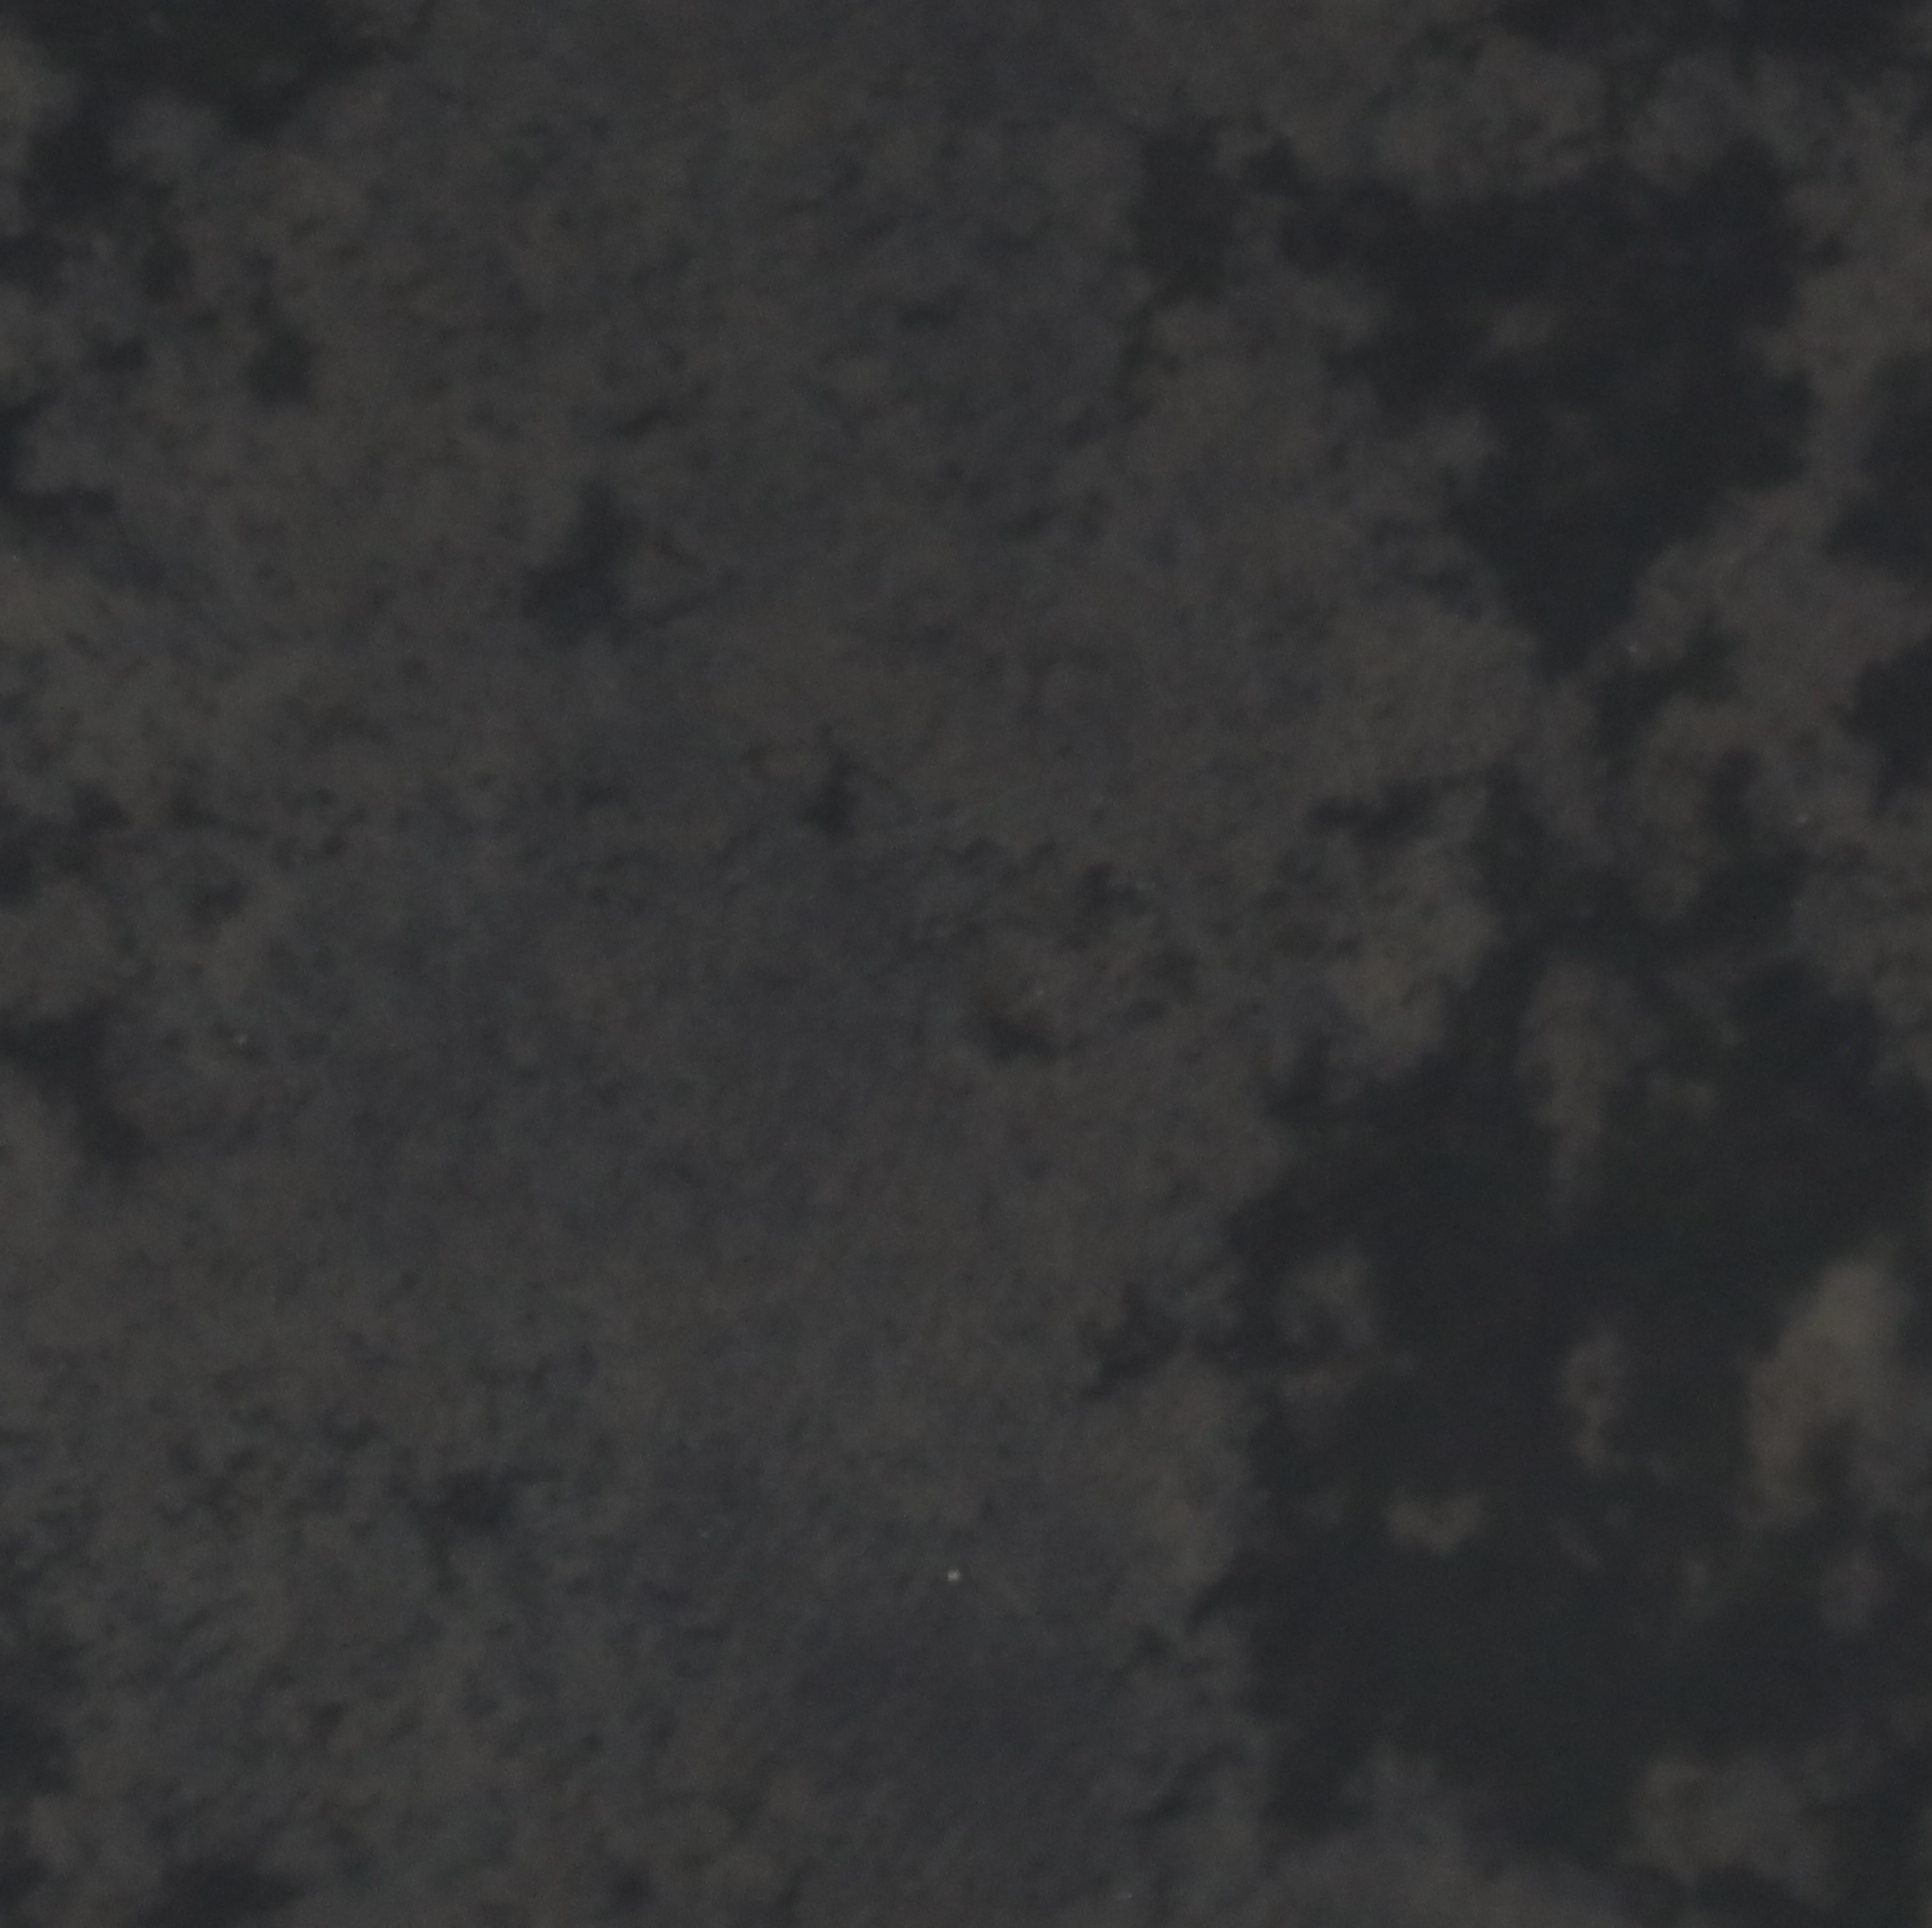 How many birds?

0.